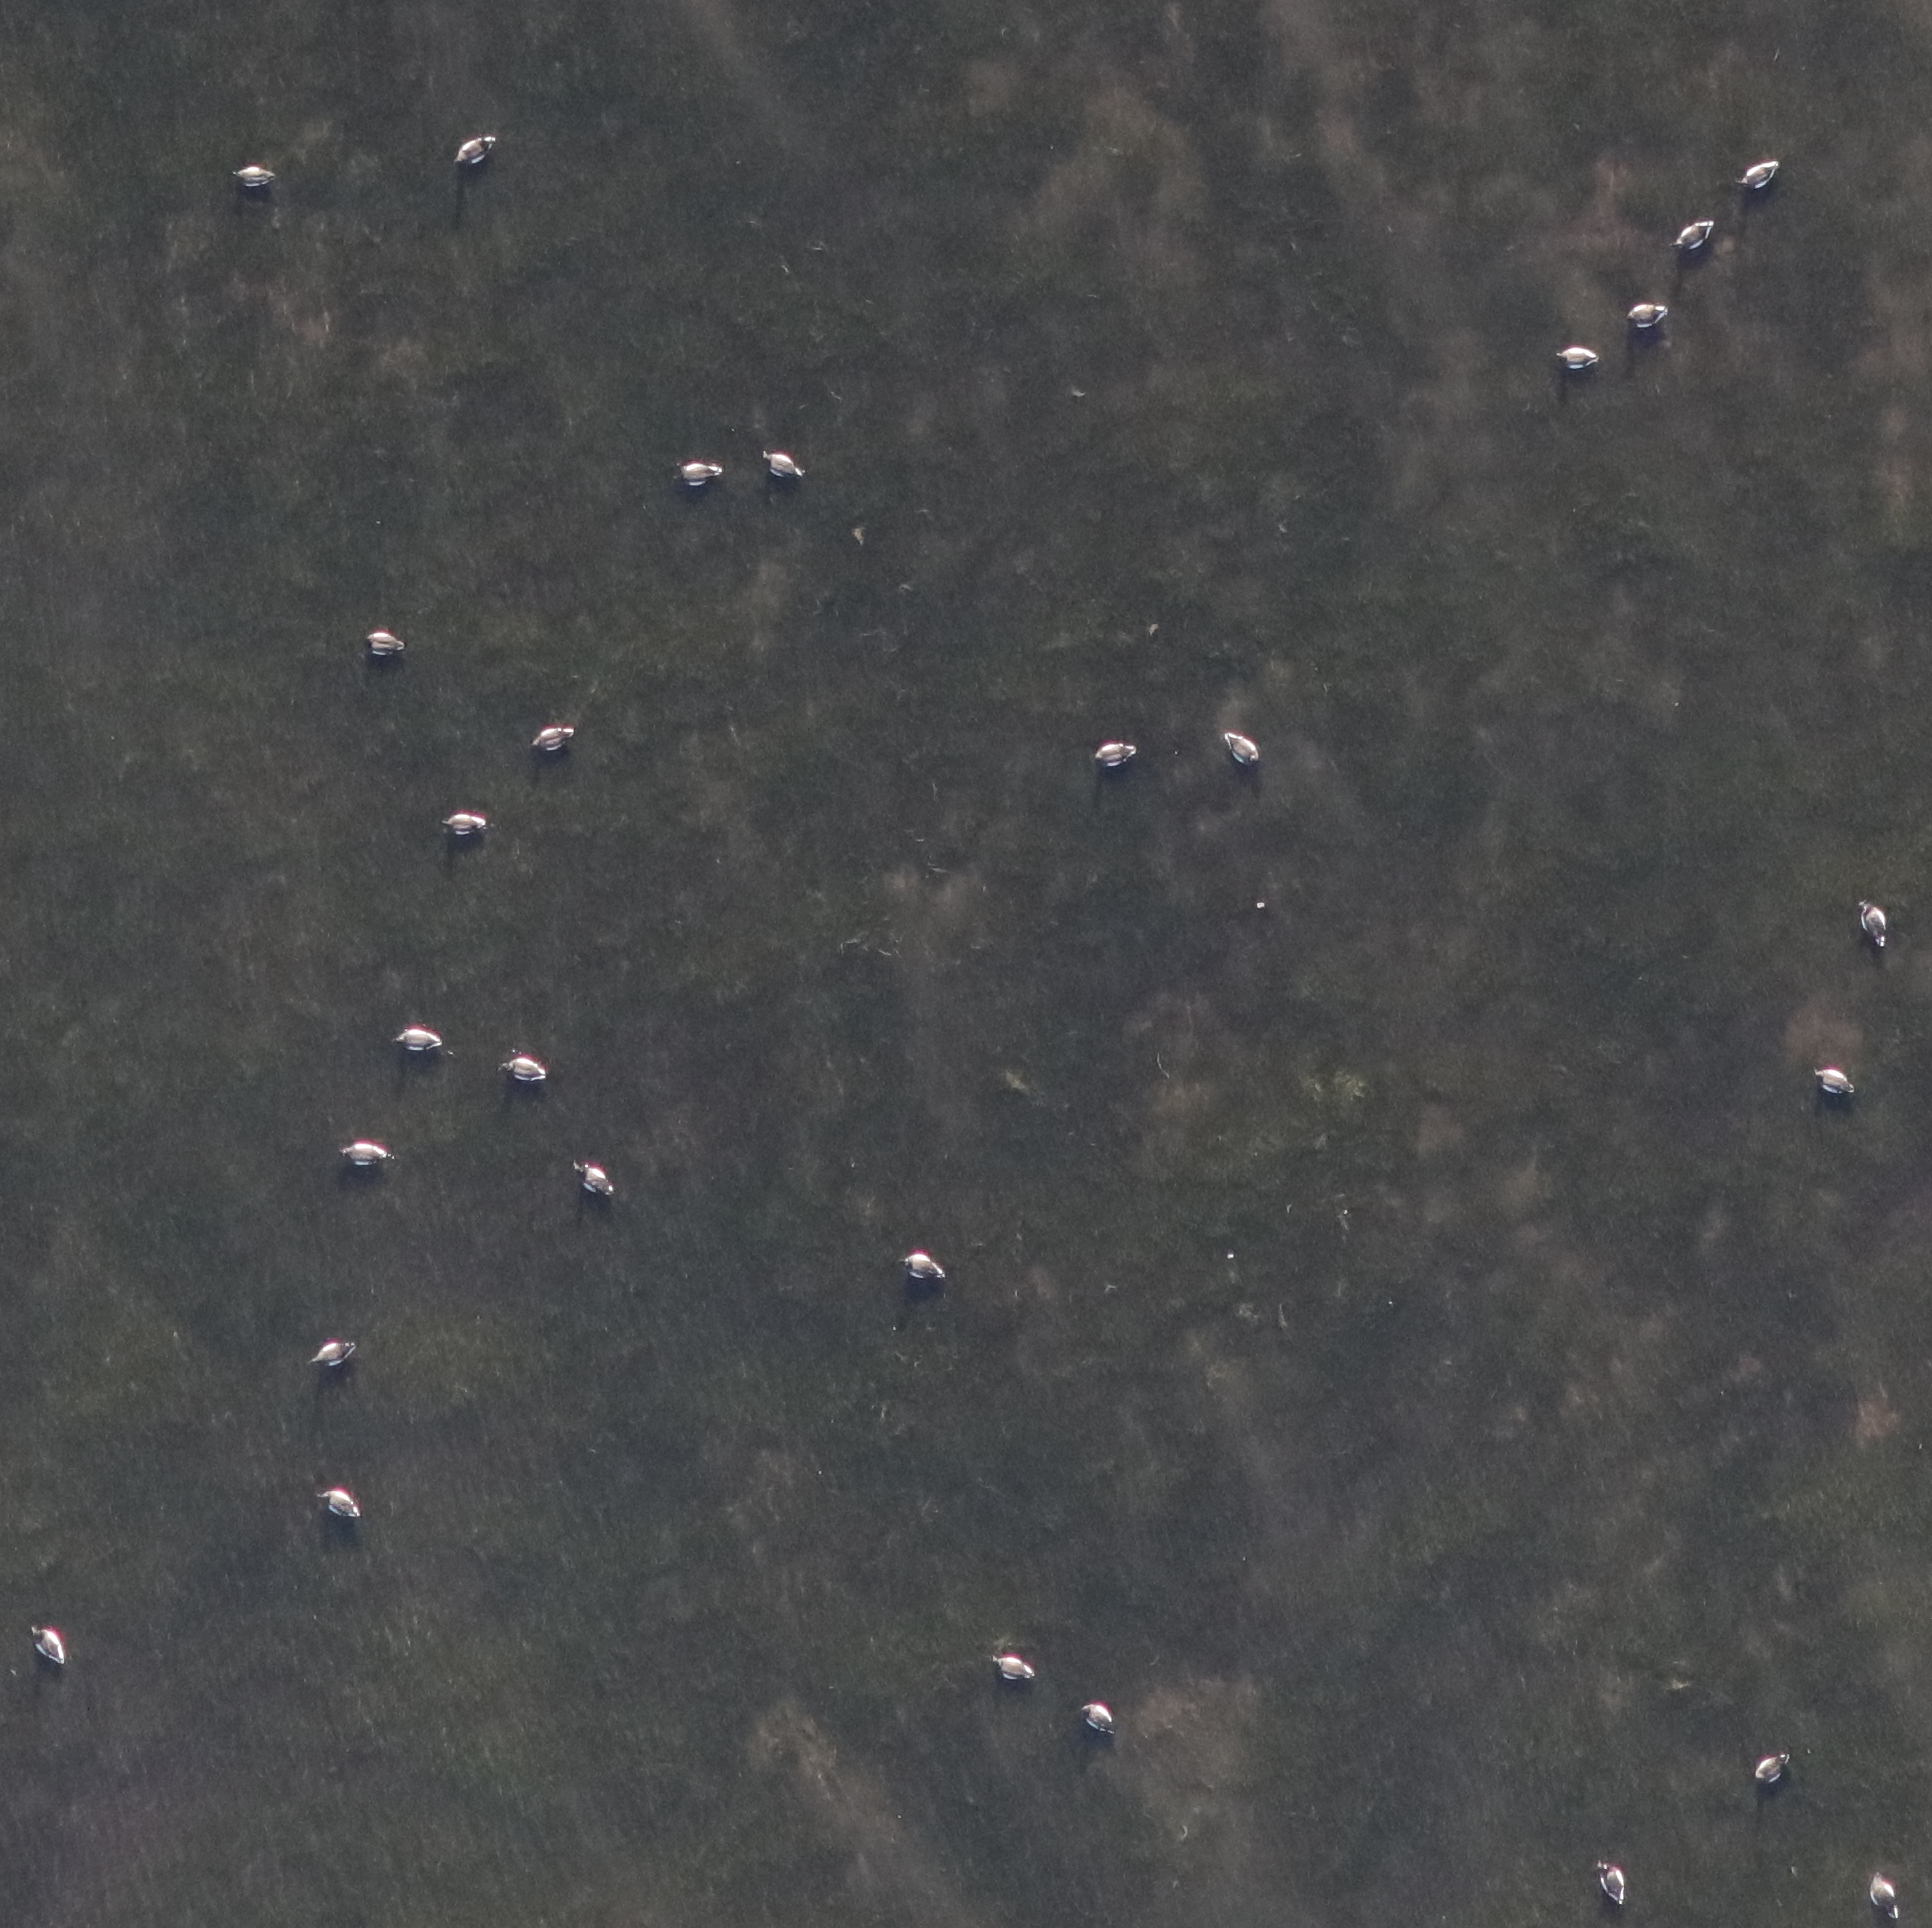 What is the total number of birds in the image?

28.